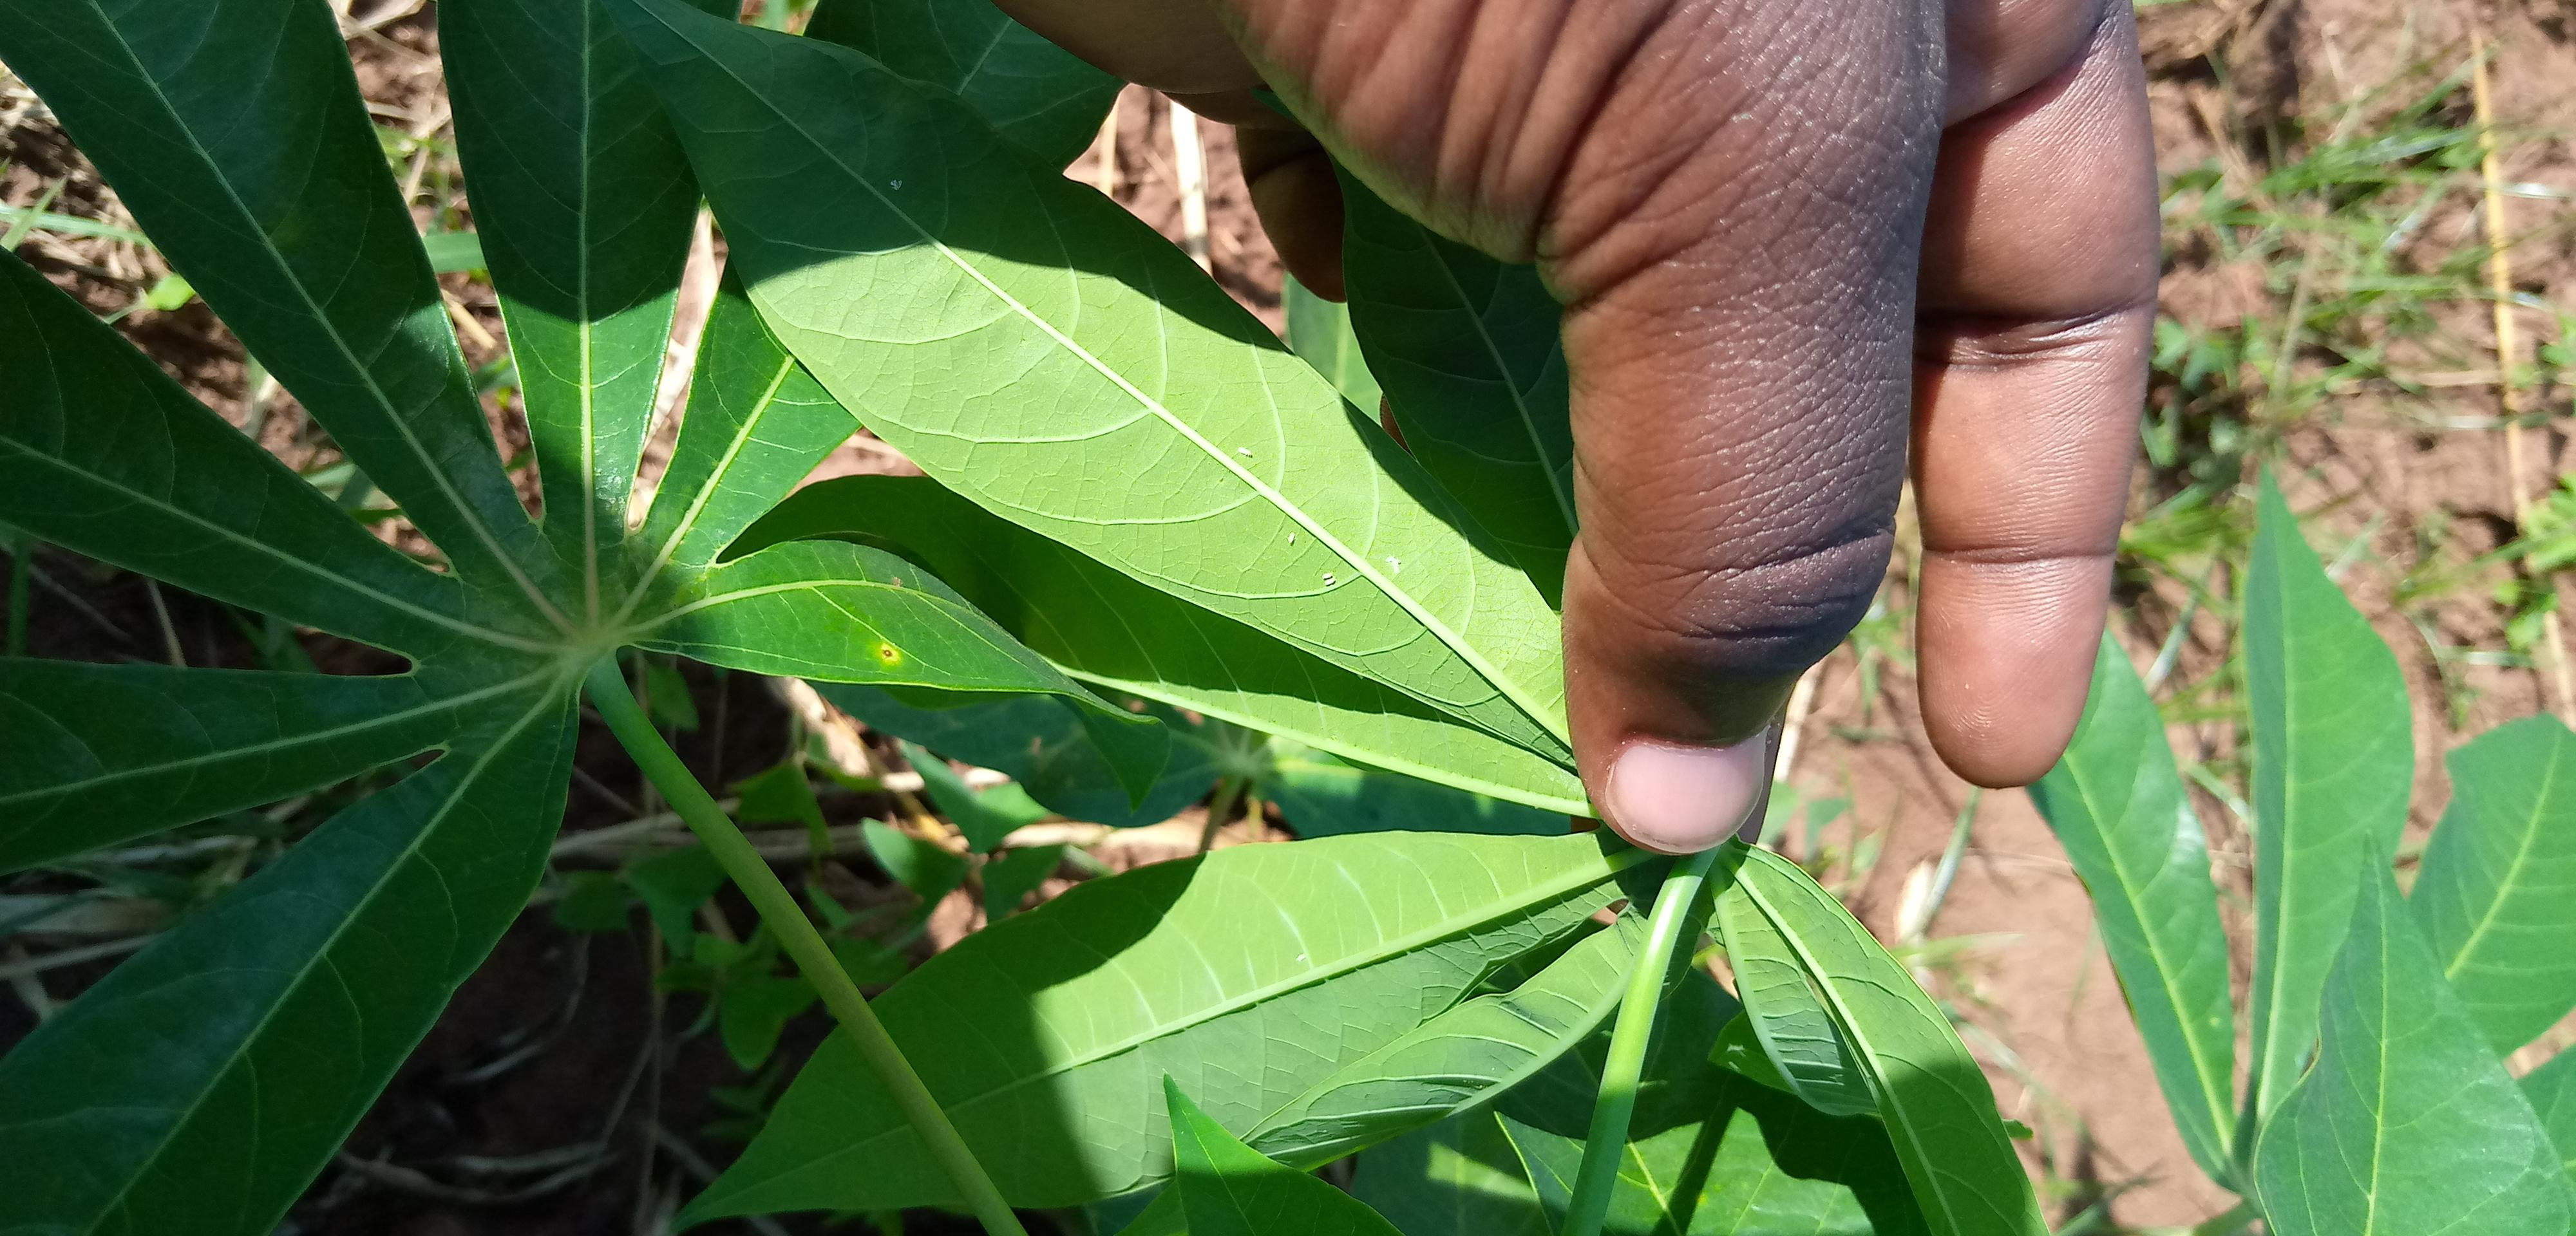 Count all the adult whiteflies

6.